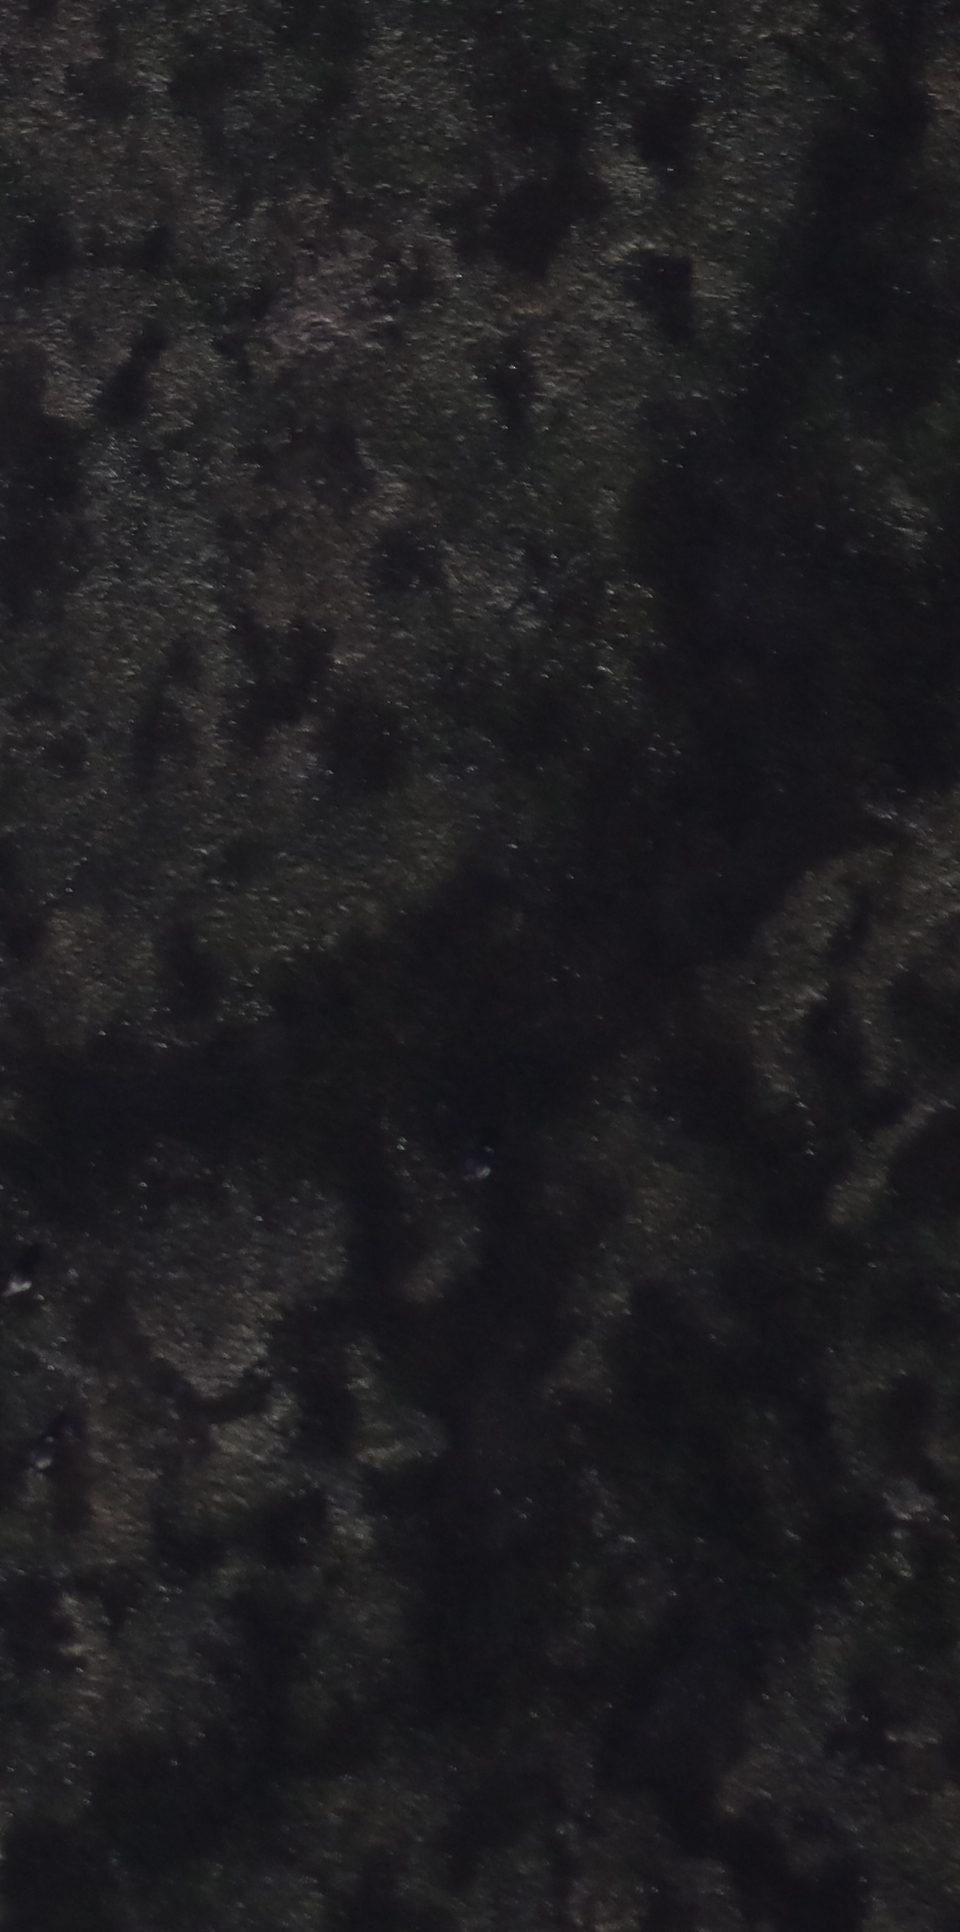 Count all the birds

3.